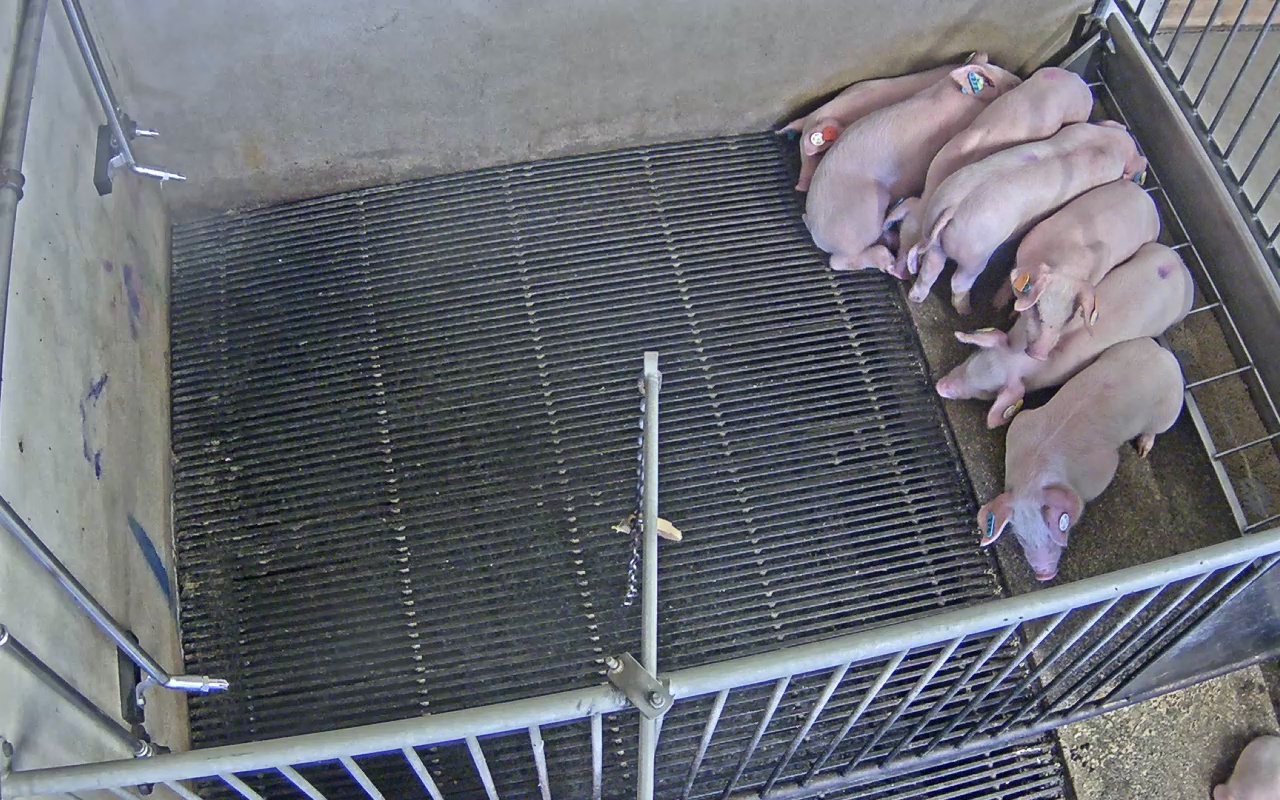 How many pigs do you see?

8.